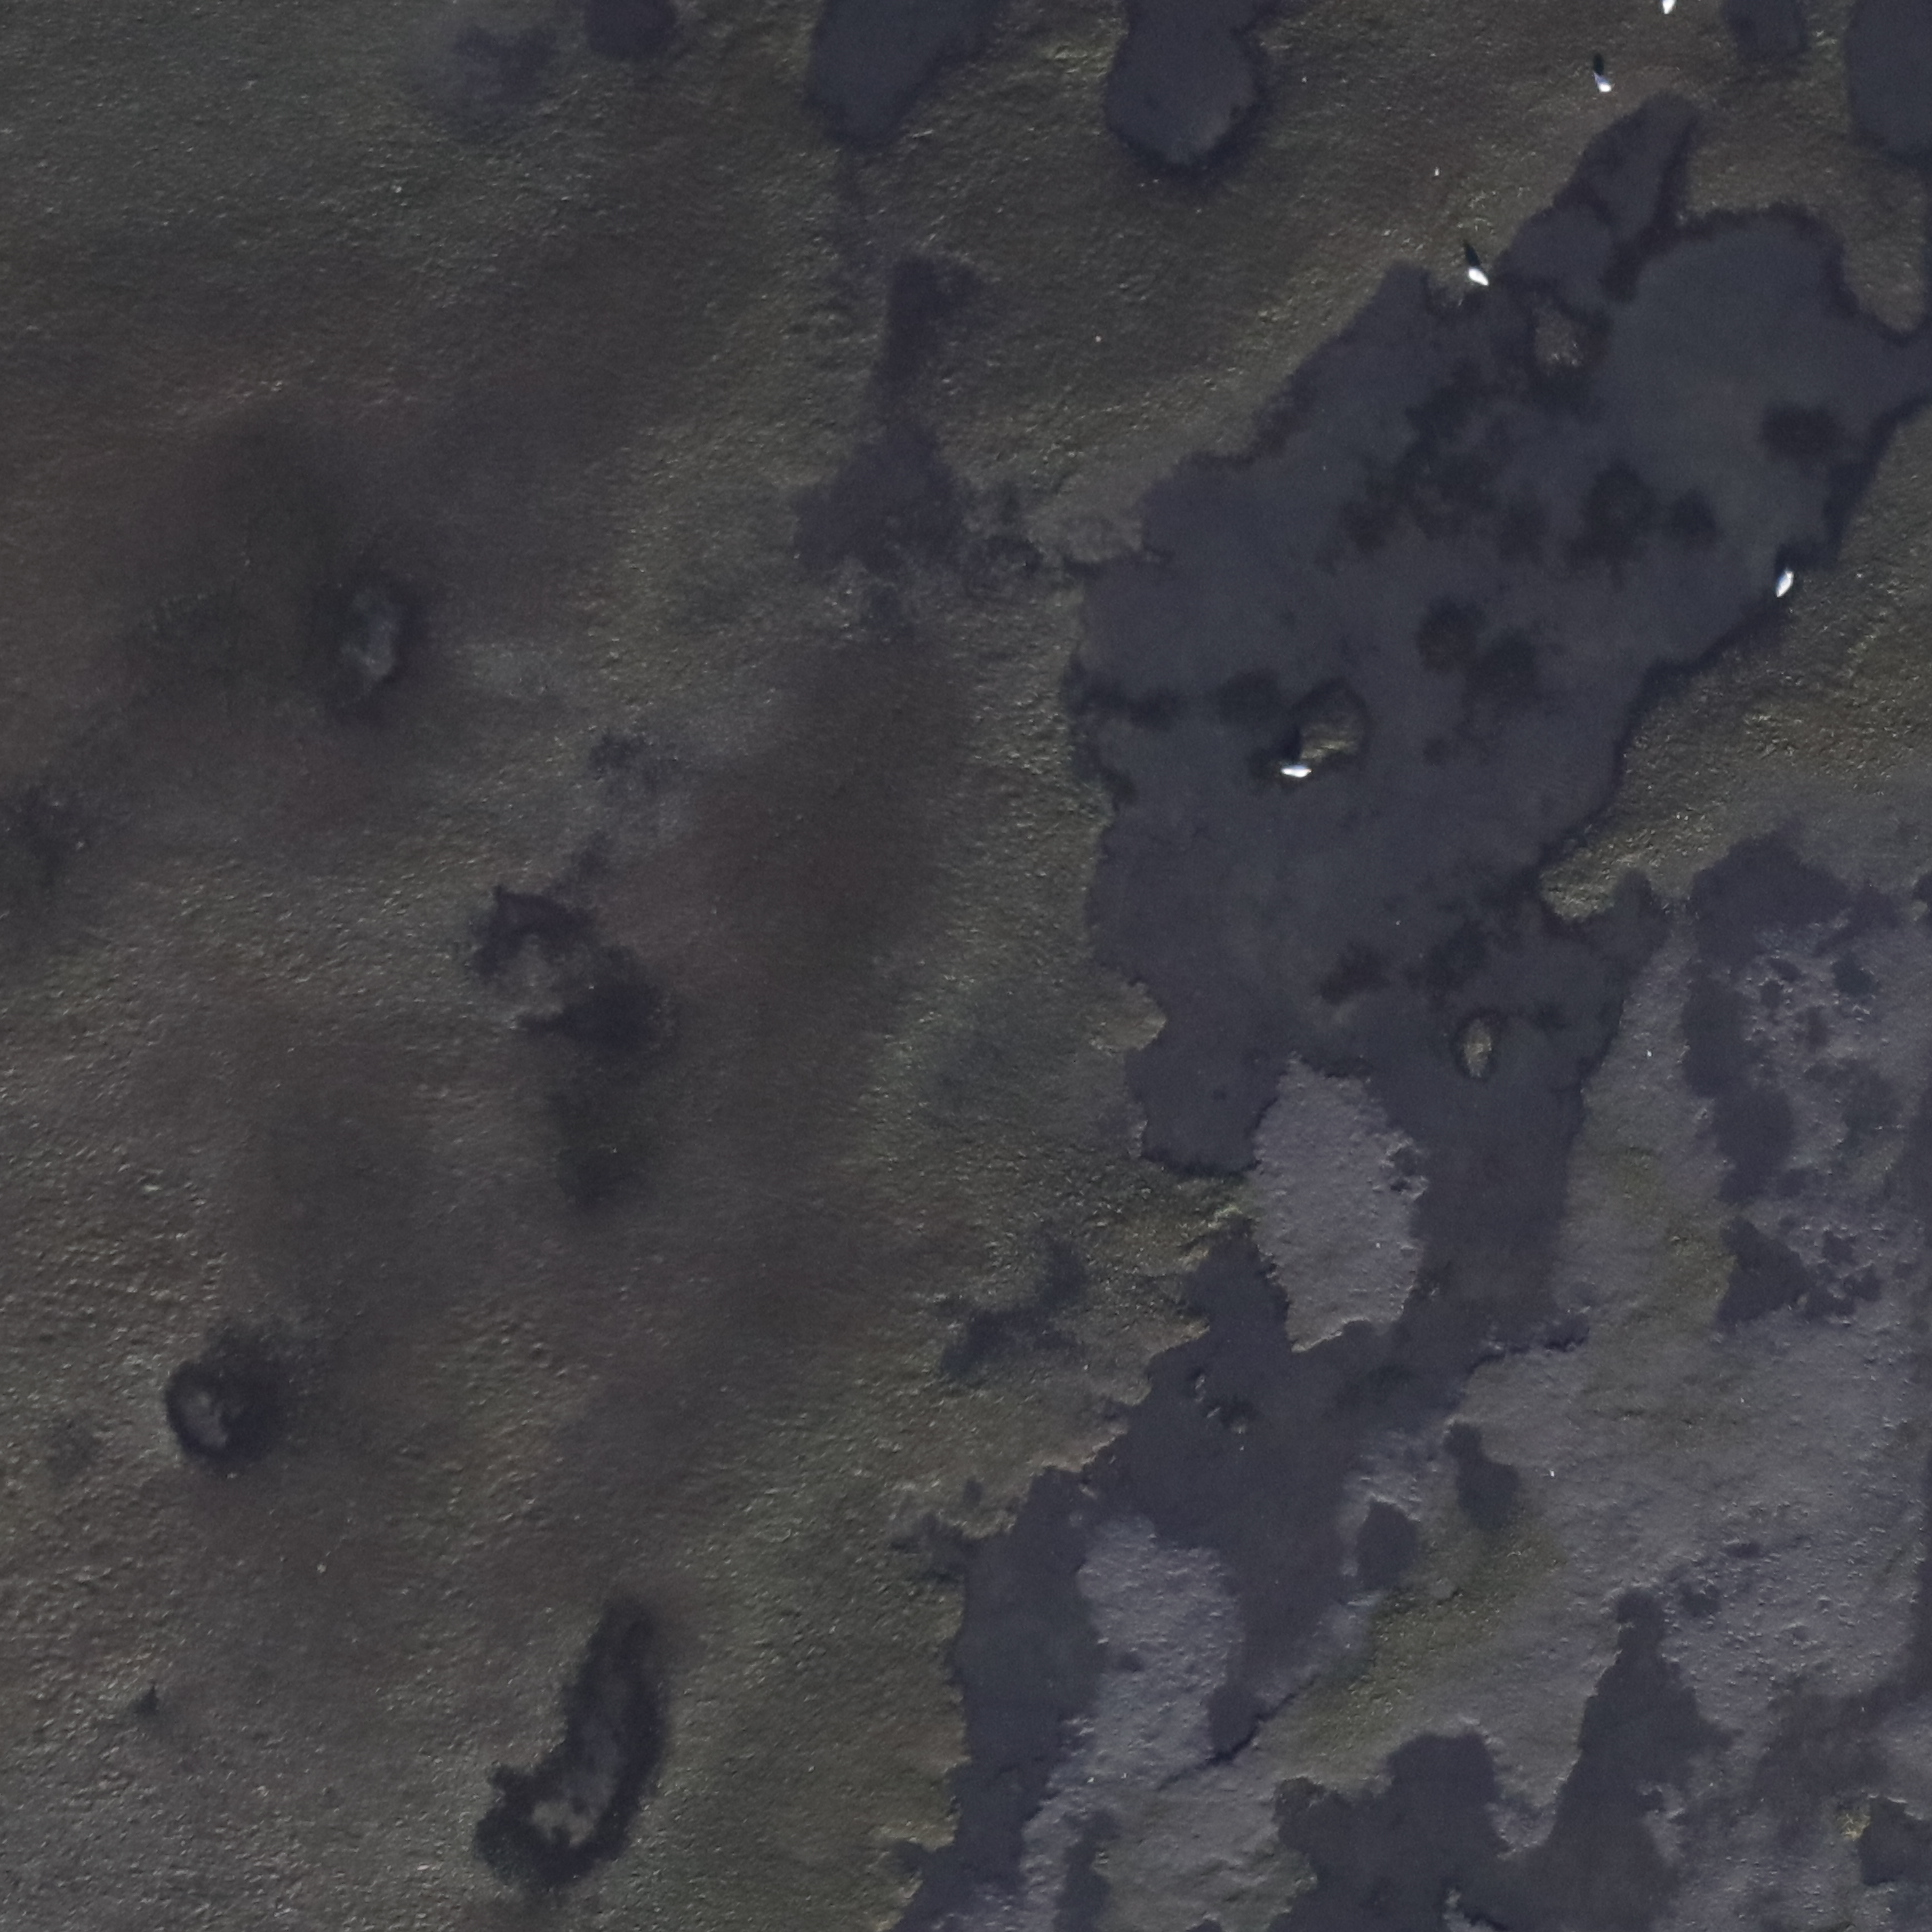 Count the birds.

5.